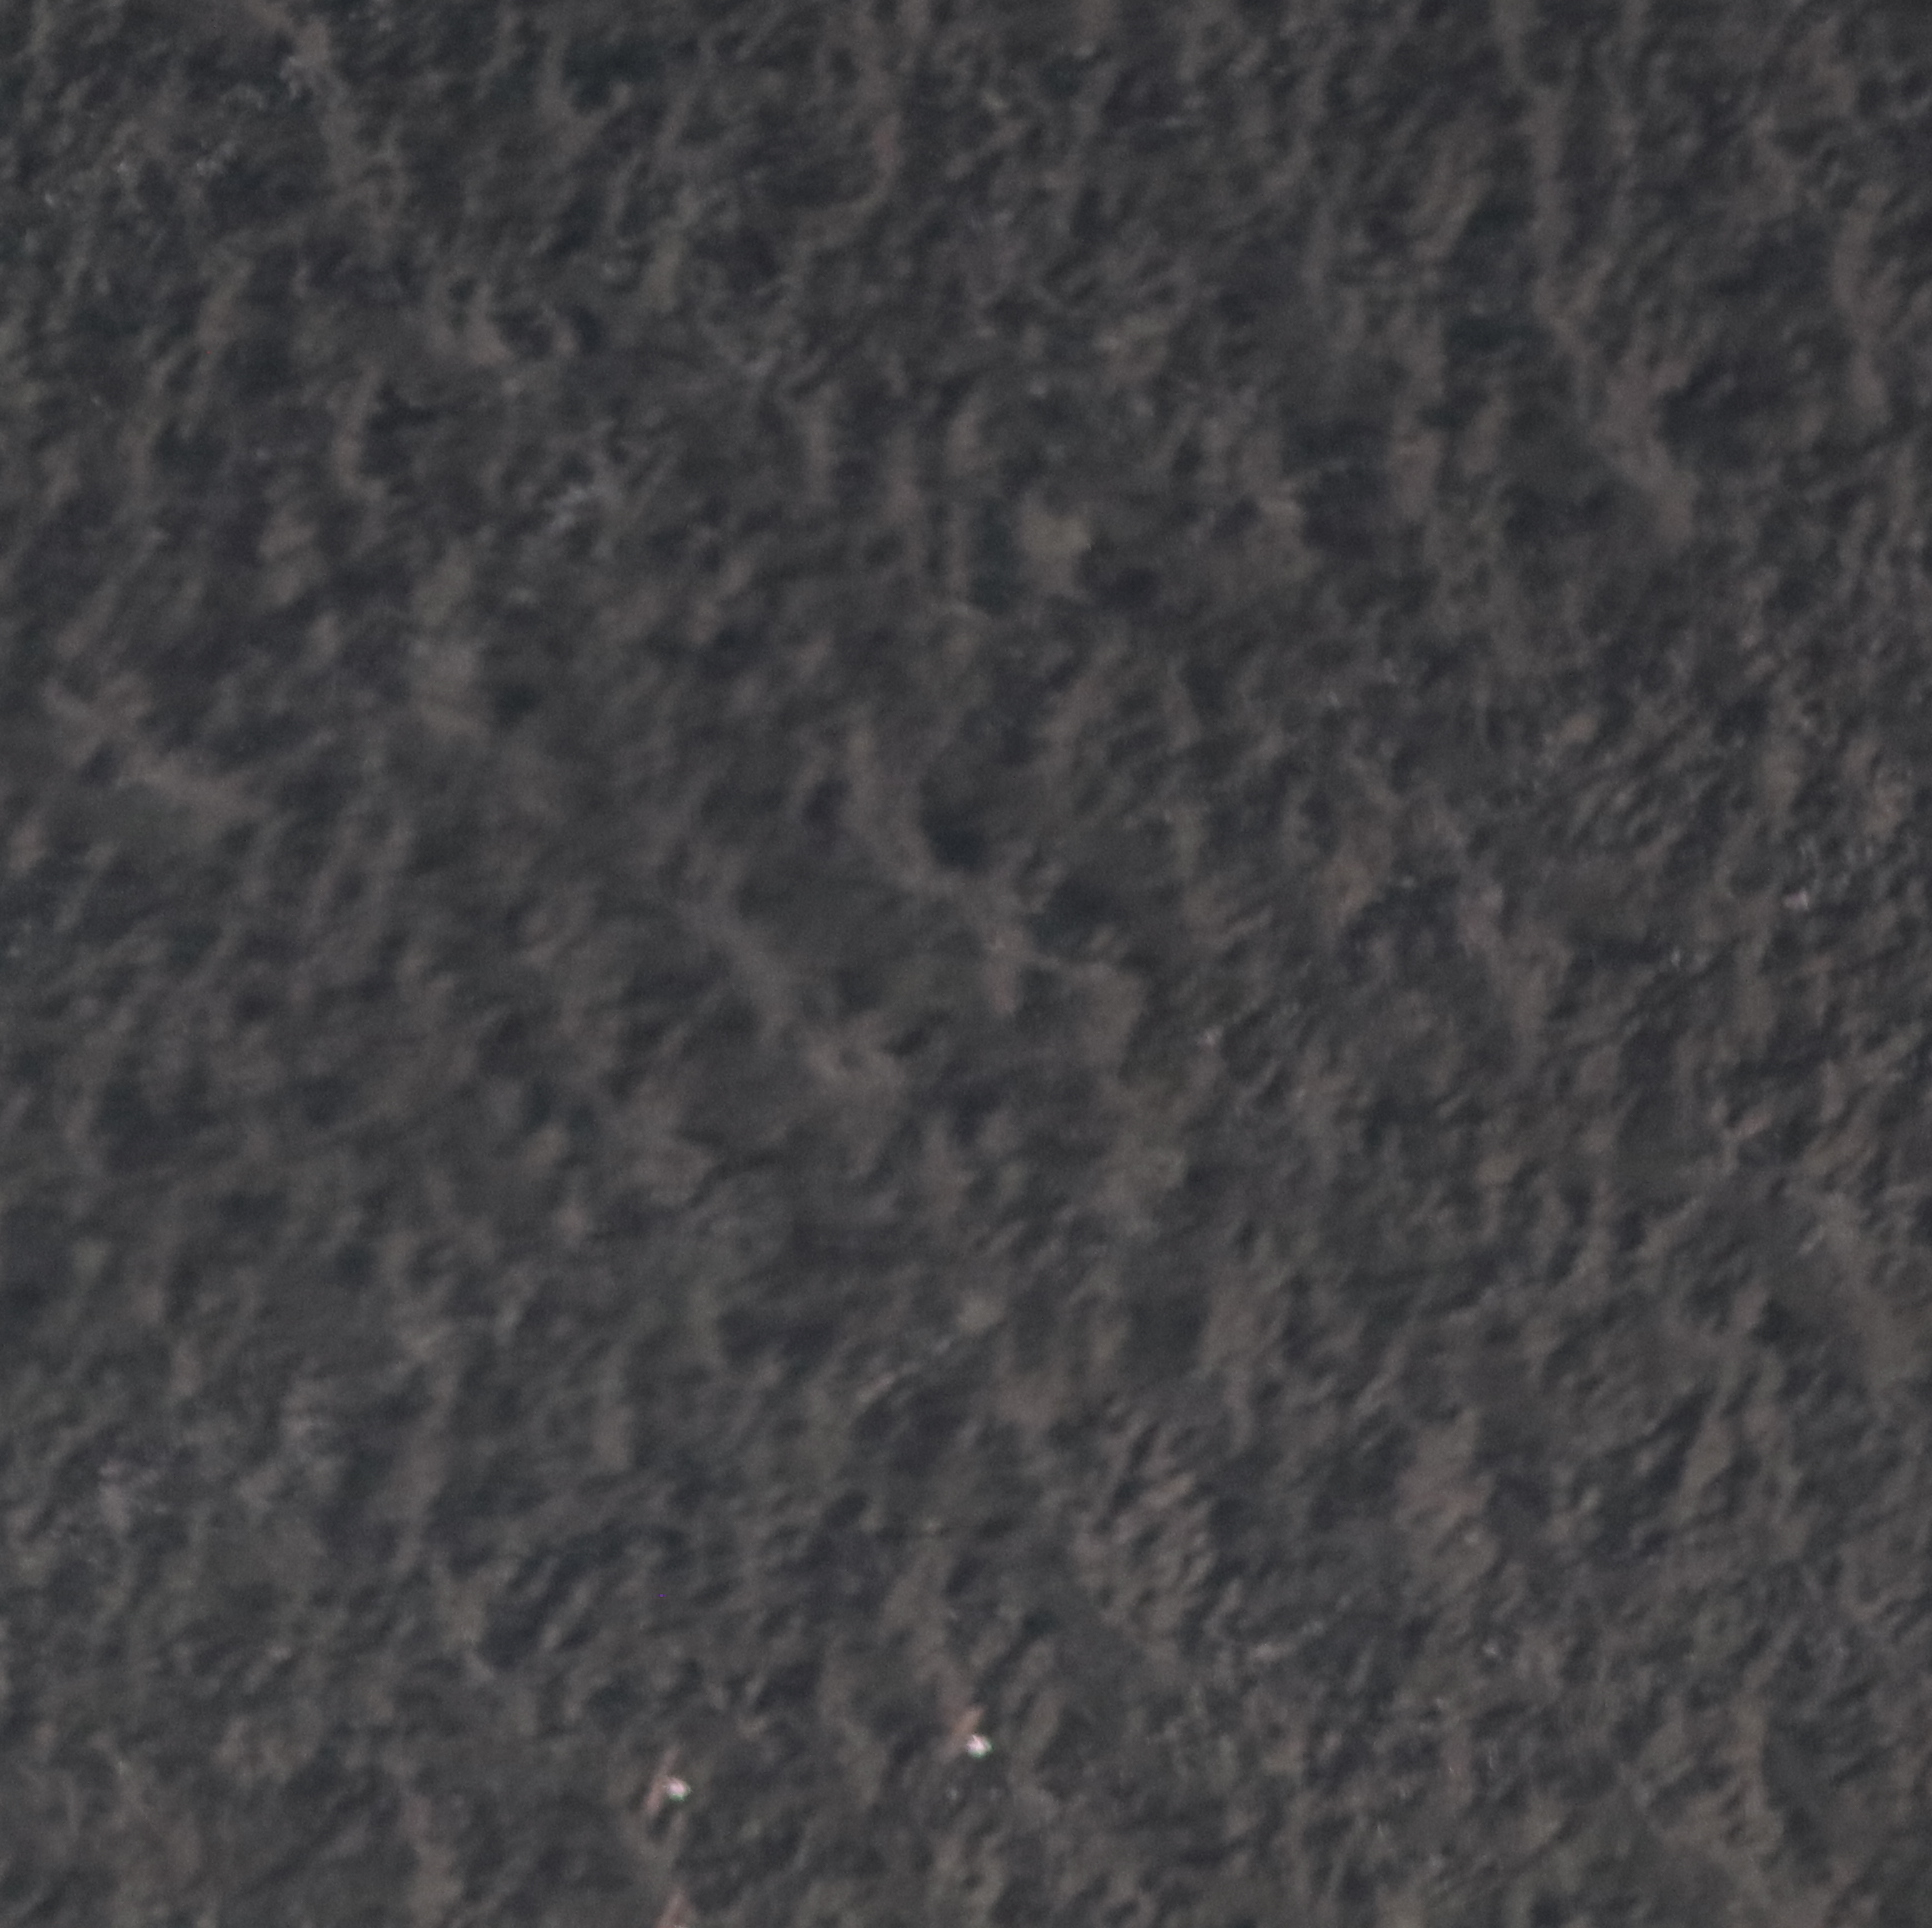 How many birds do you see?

2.